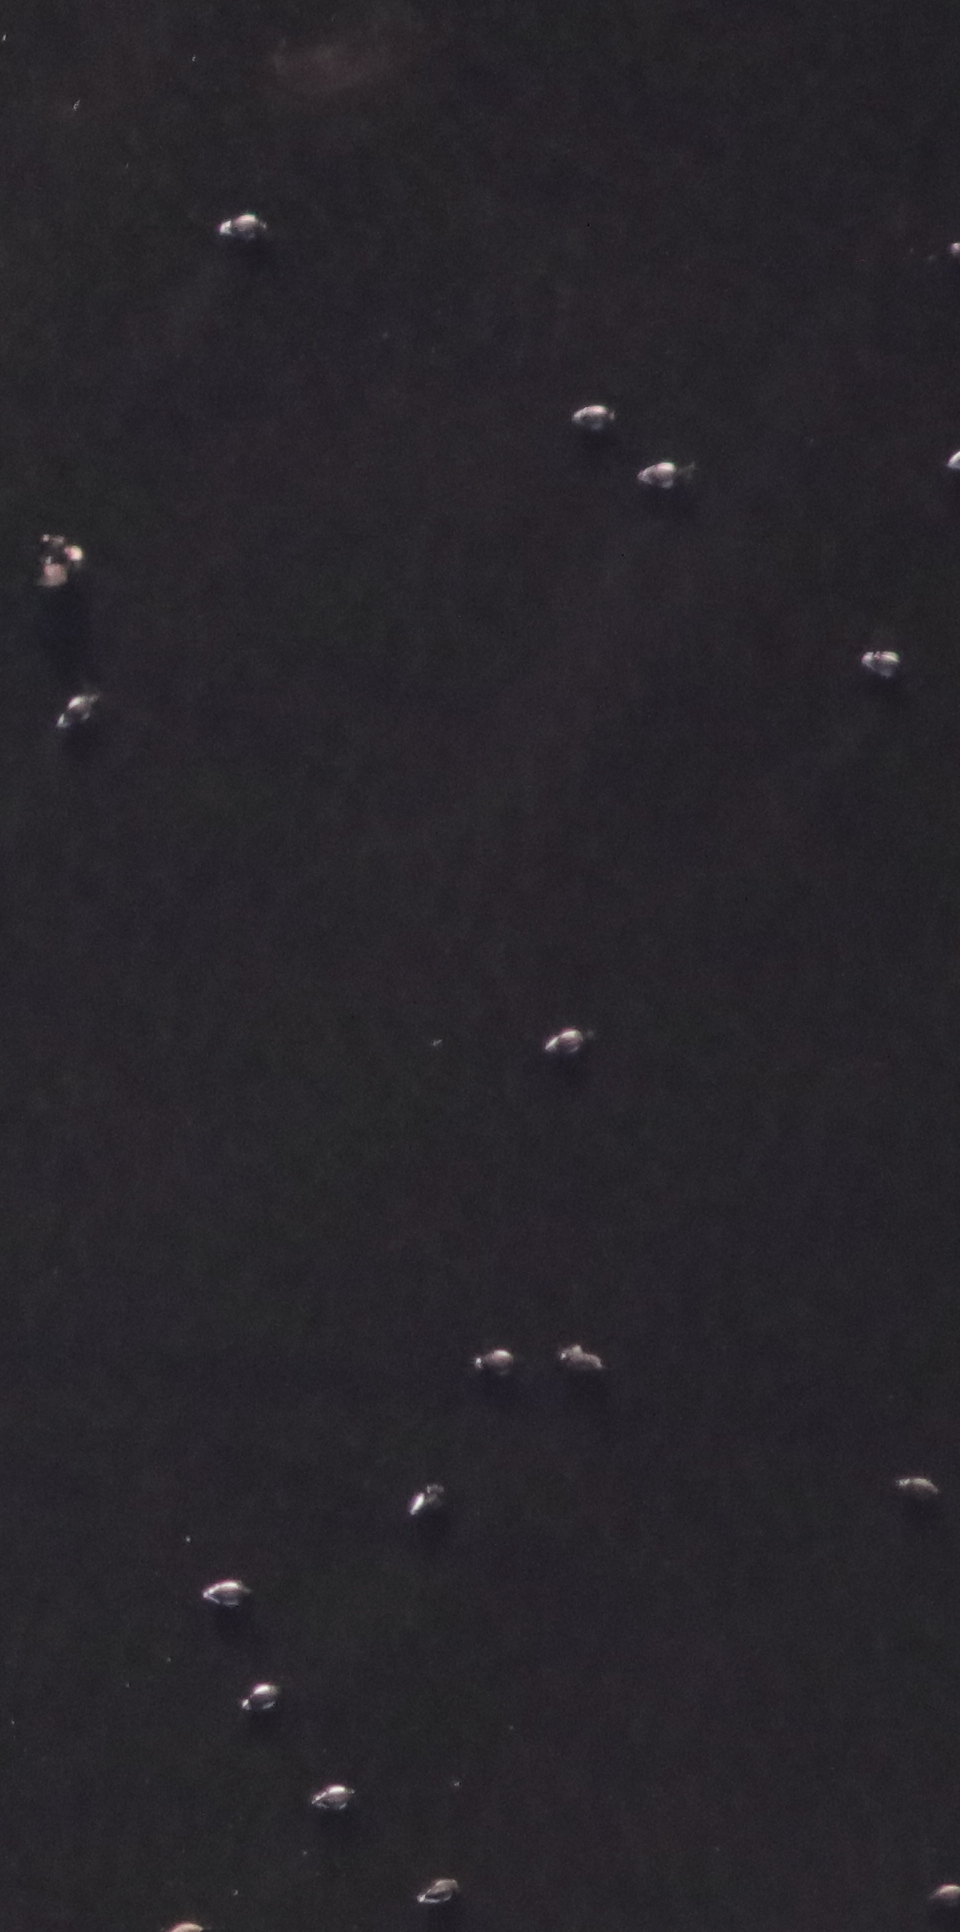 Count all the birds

16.